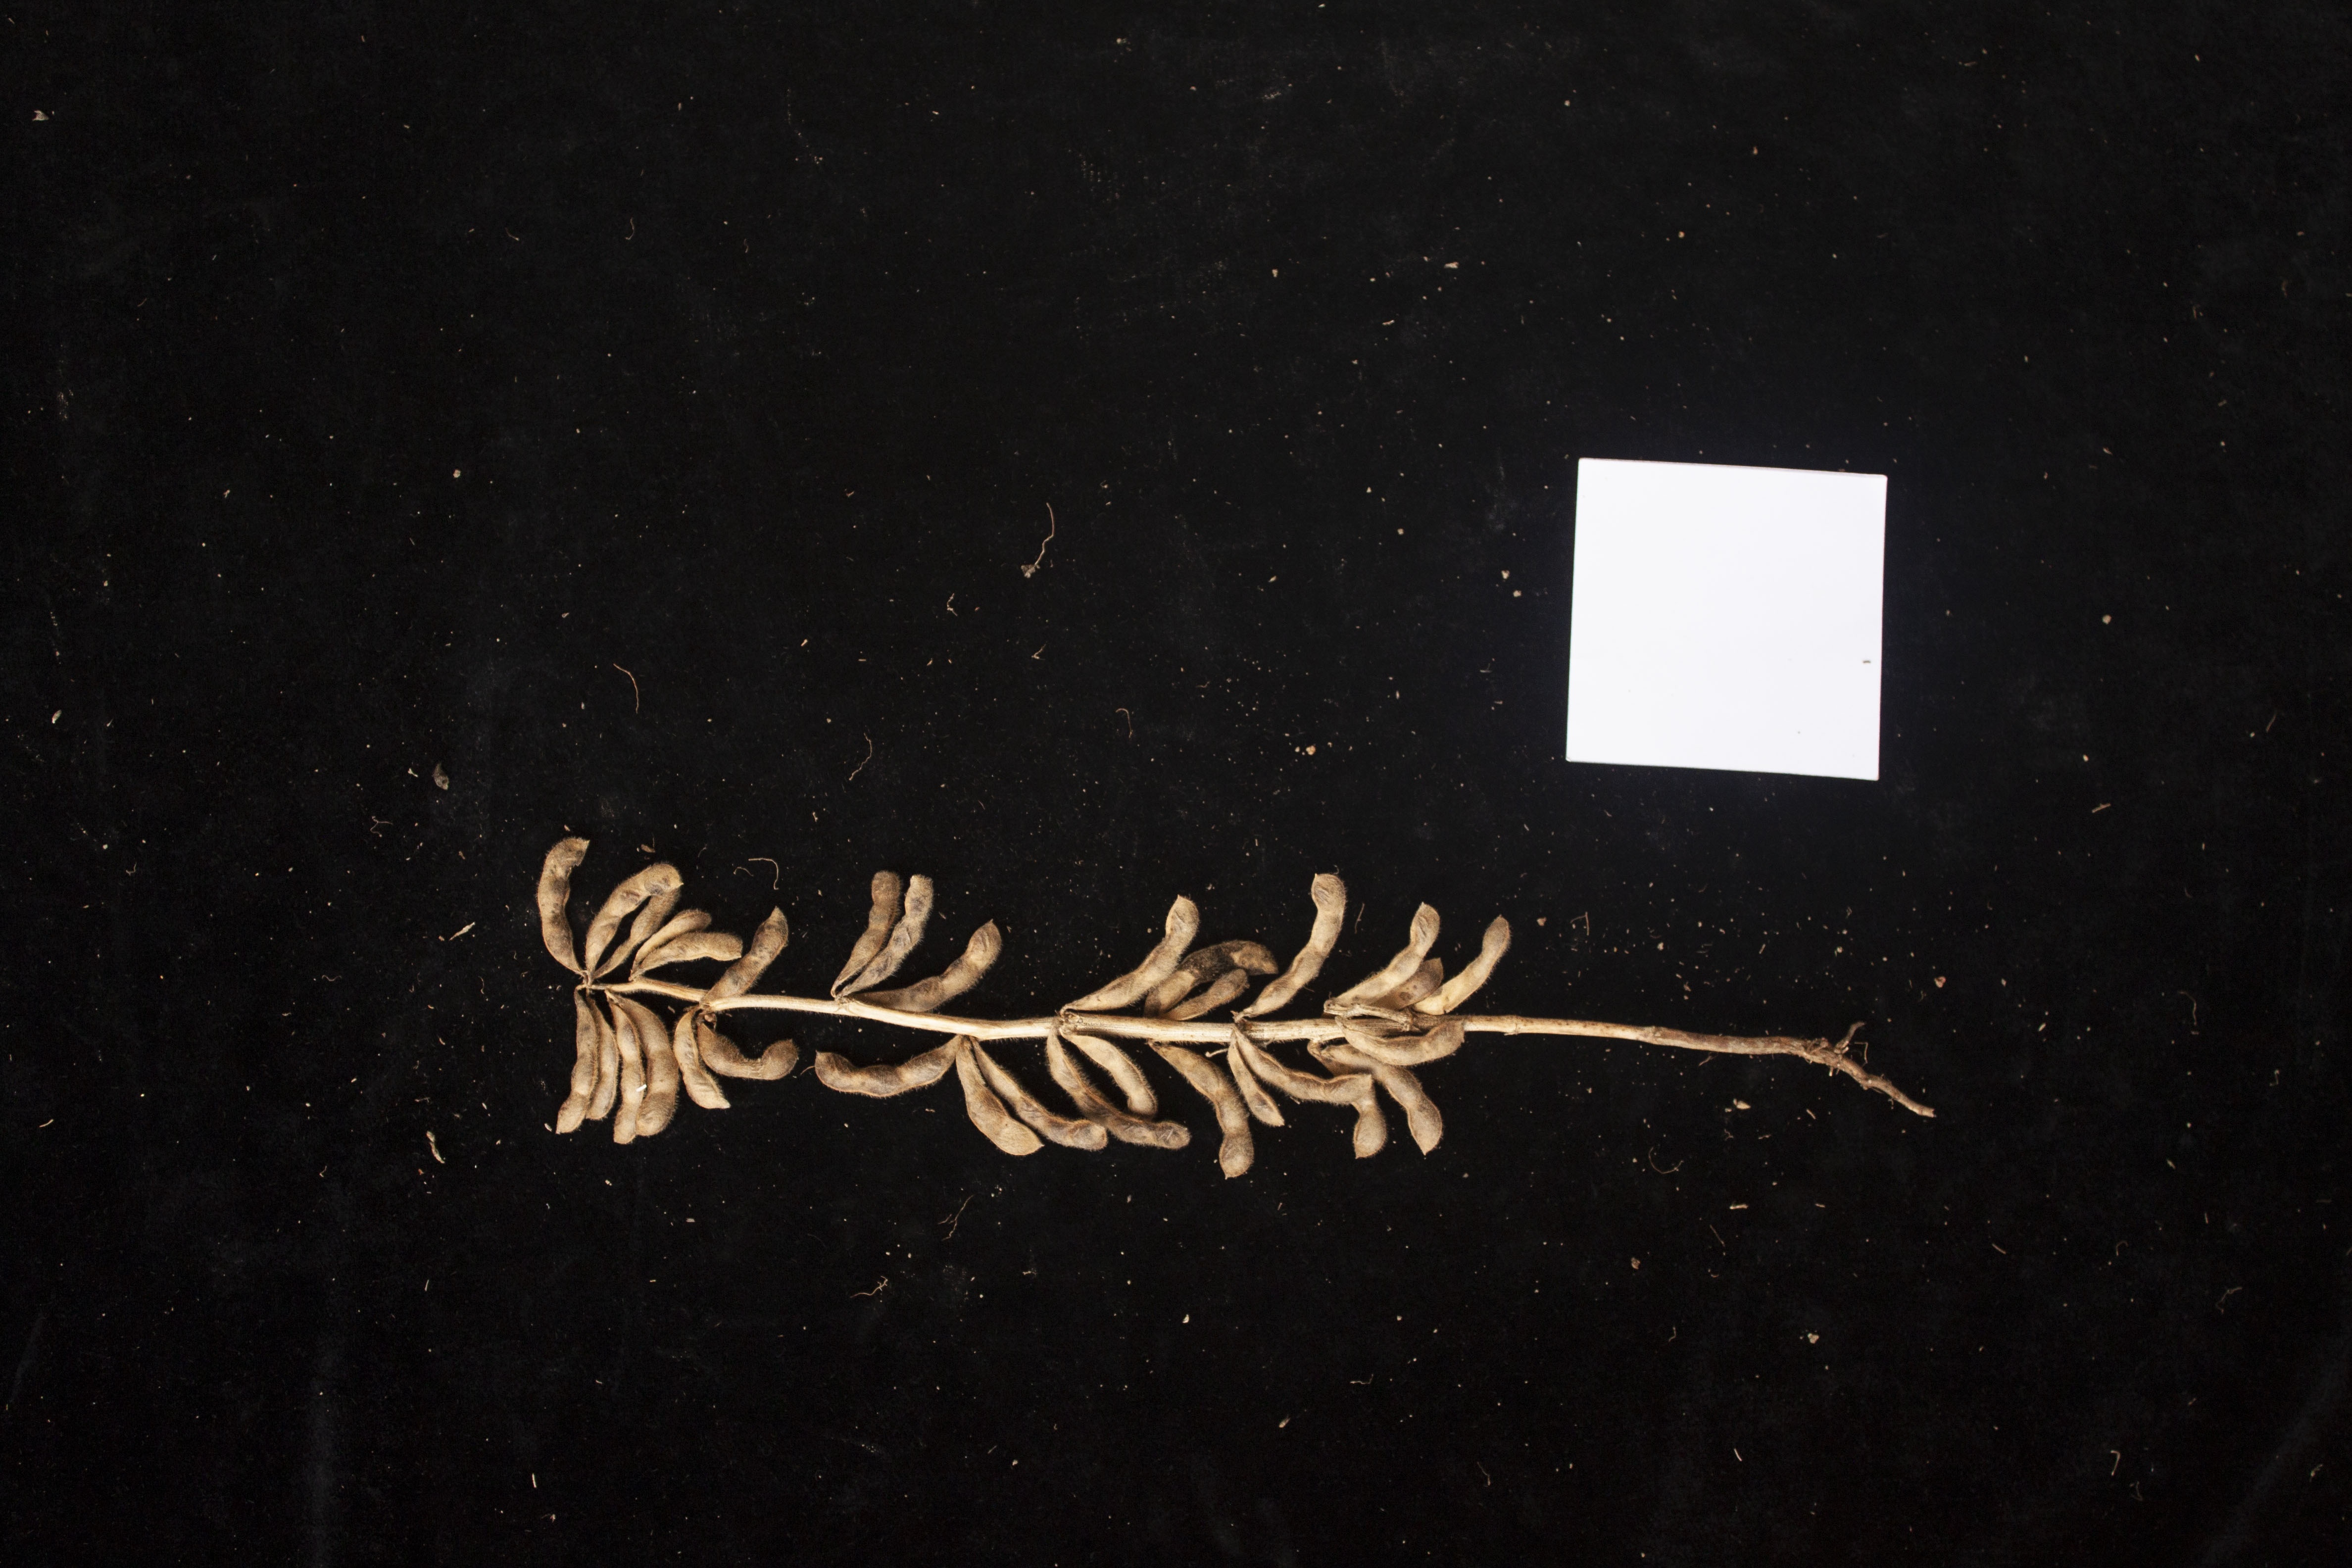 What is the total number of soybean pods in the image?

29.